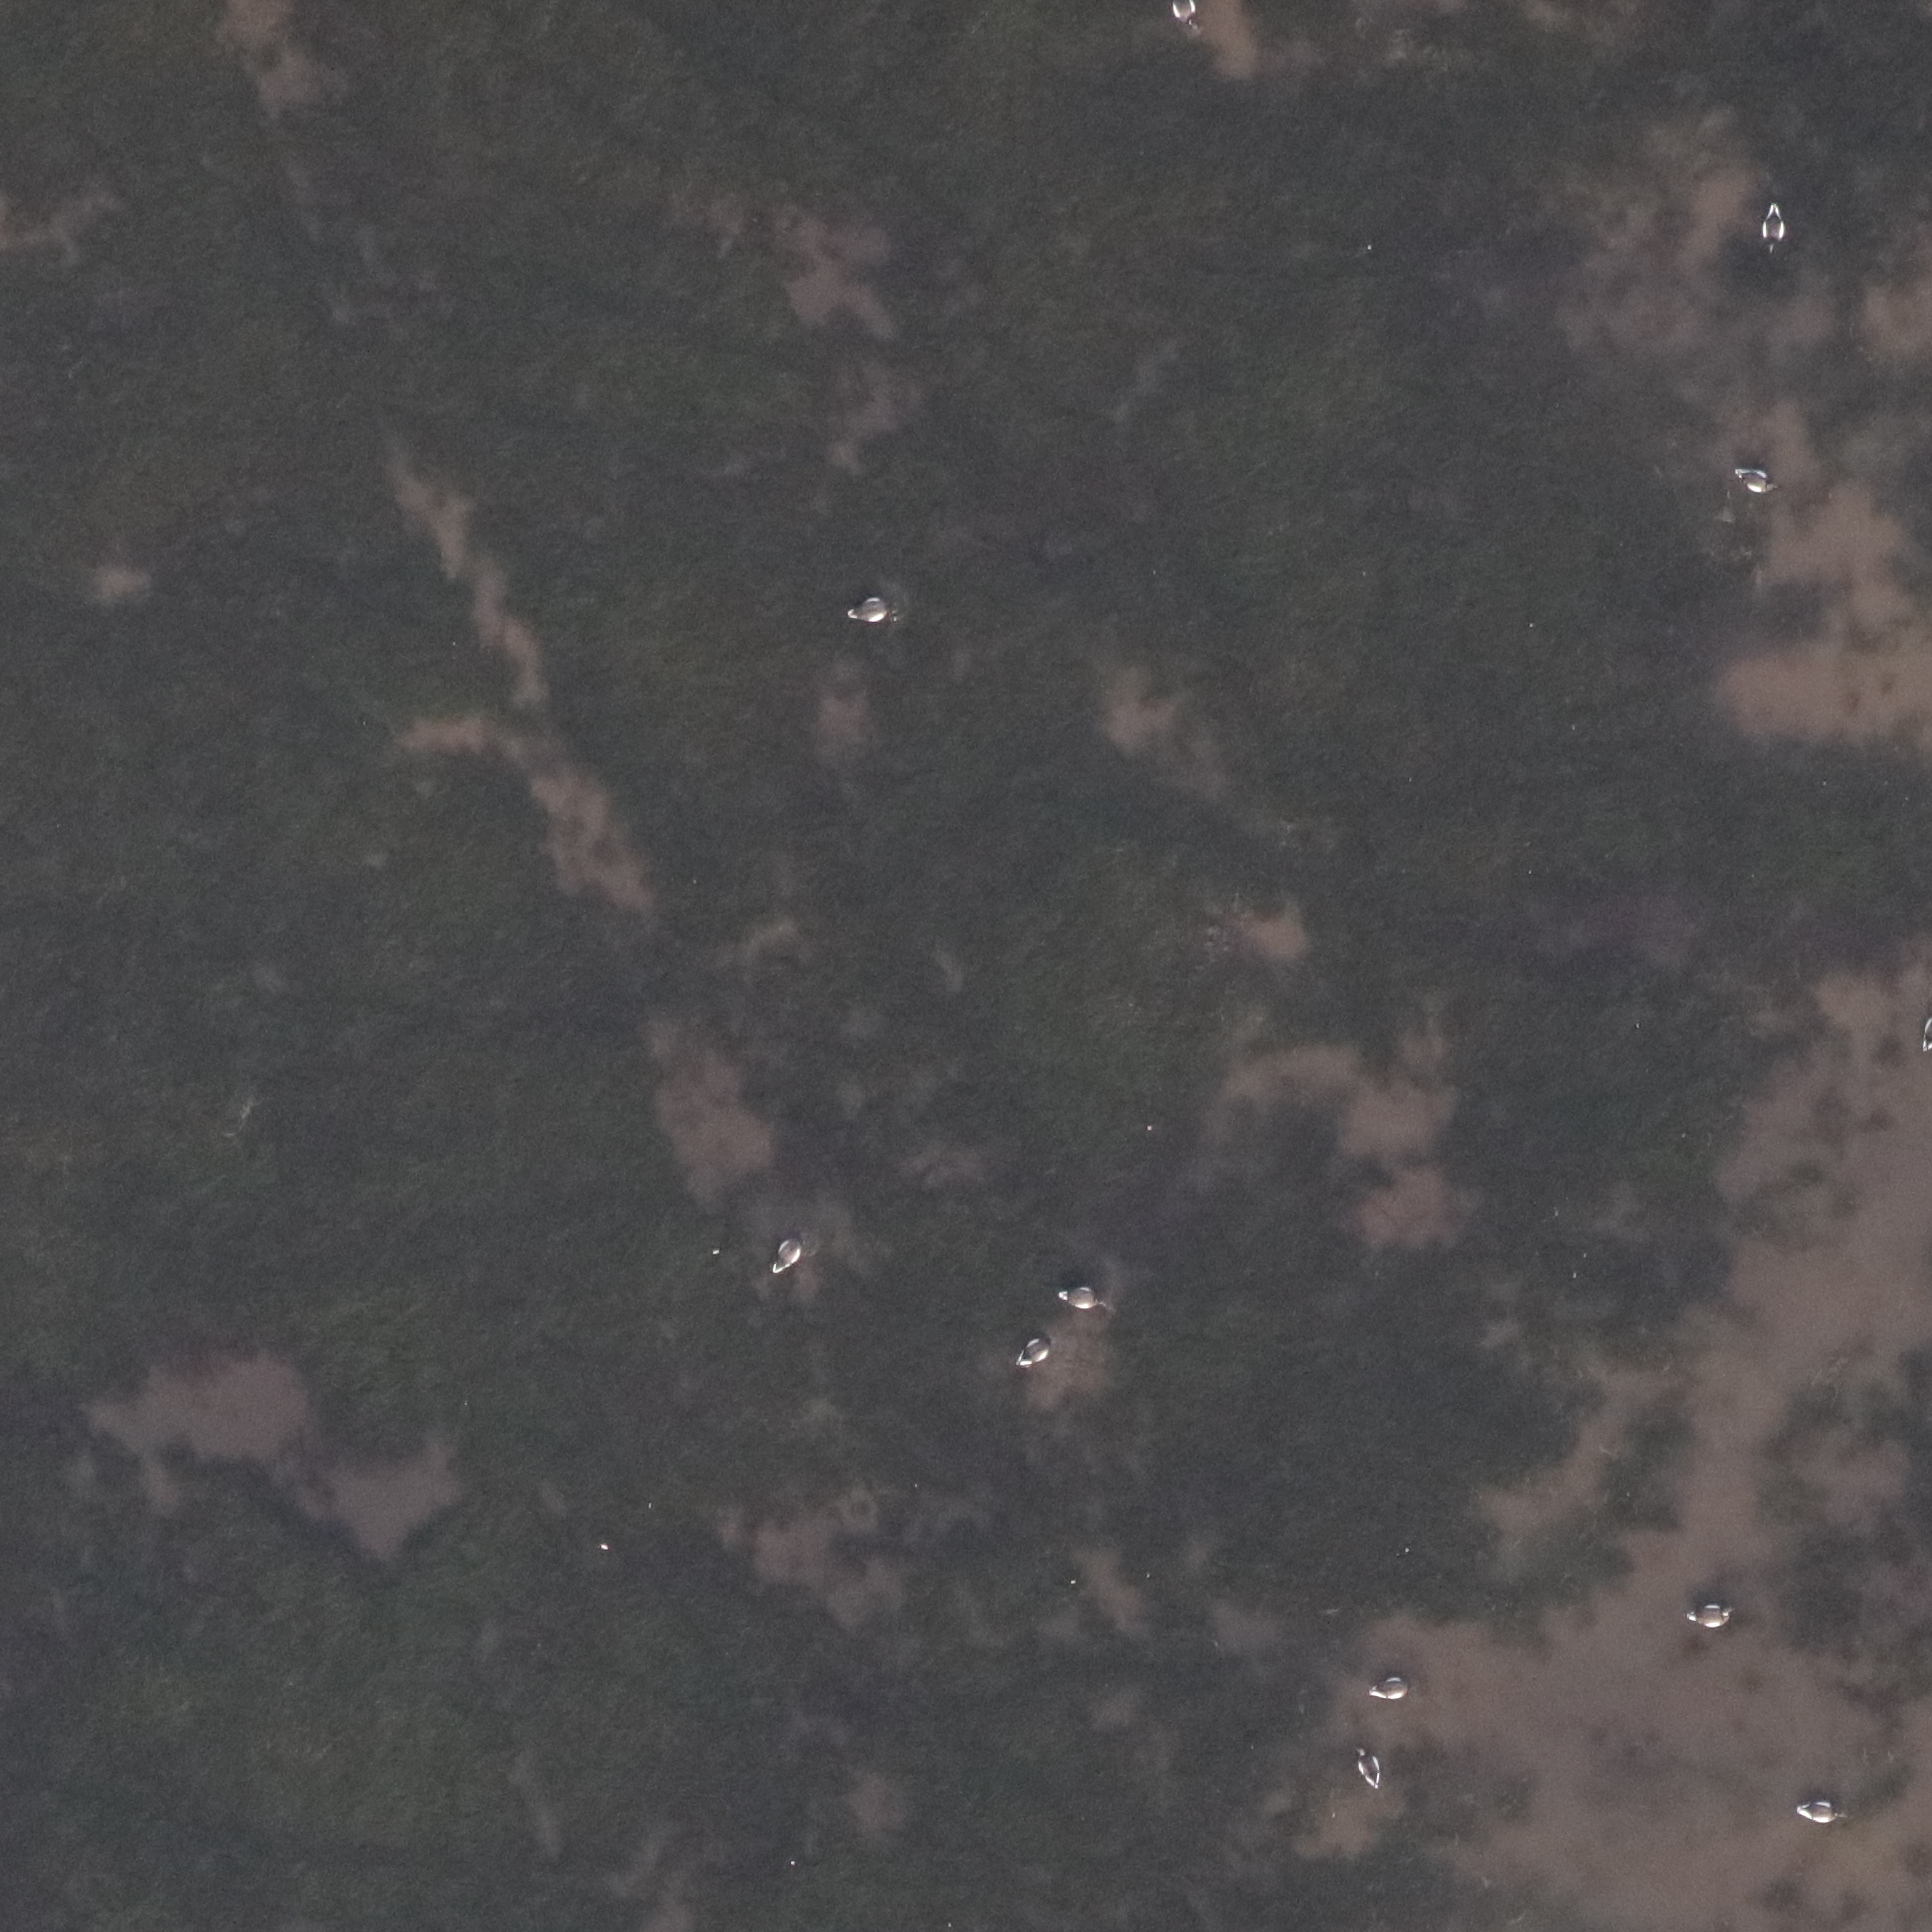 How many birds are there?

10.